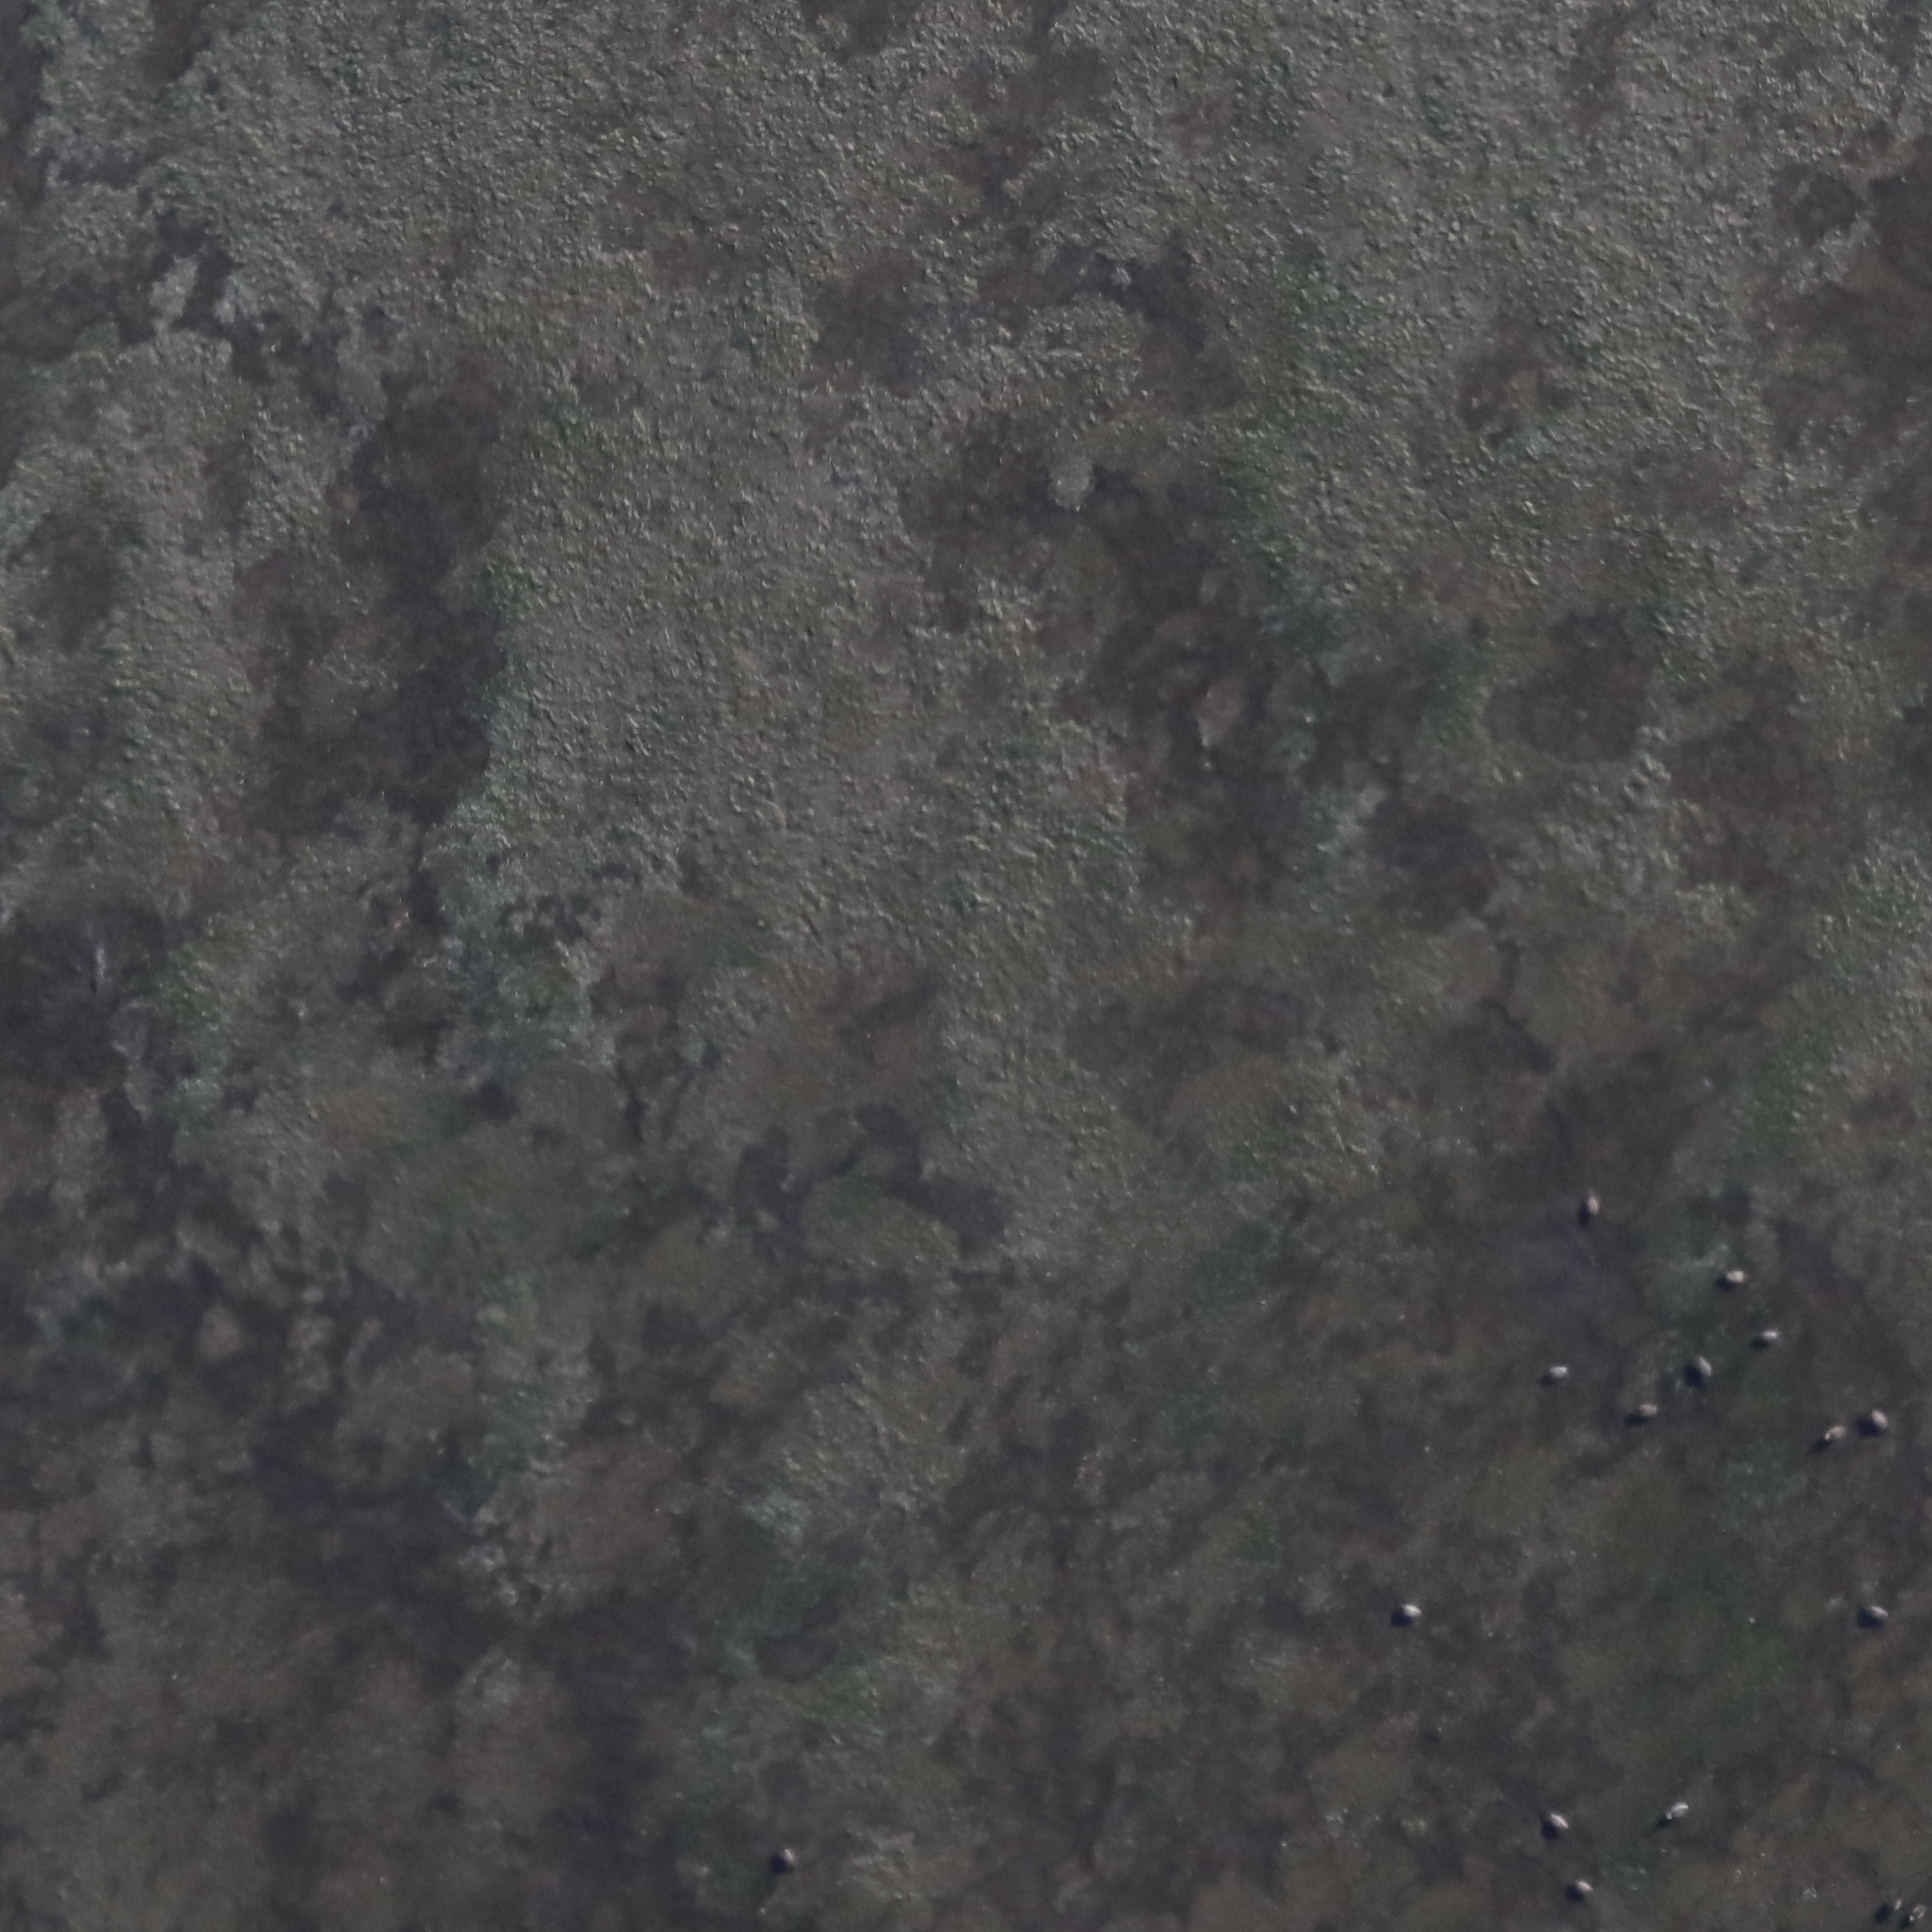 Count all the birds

16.